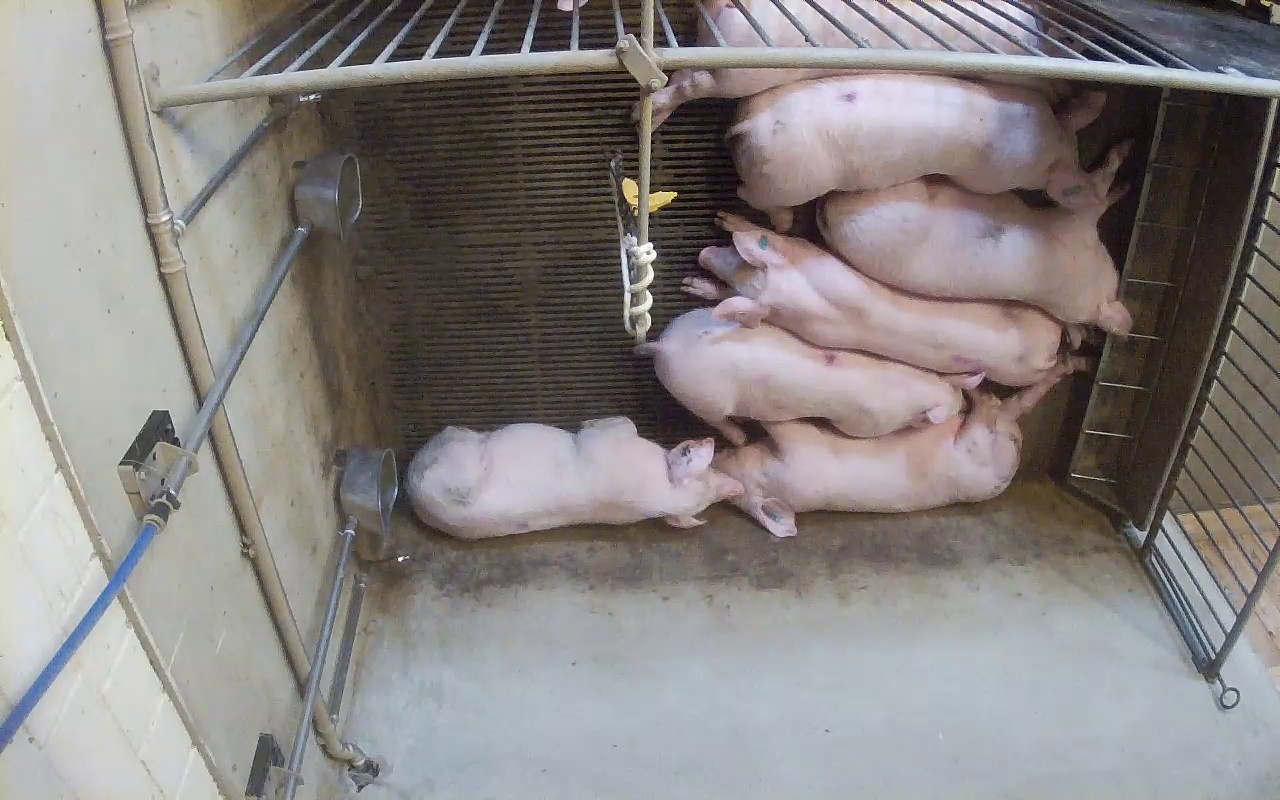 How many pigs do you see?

7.